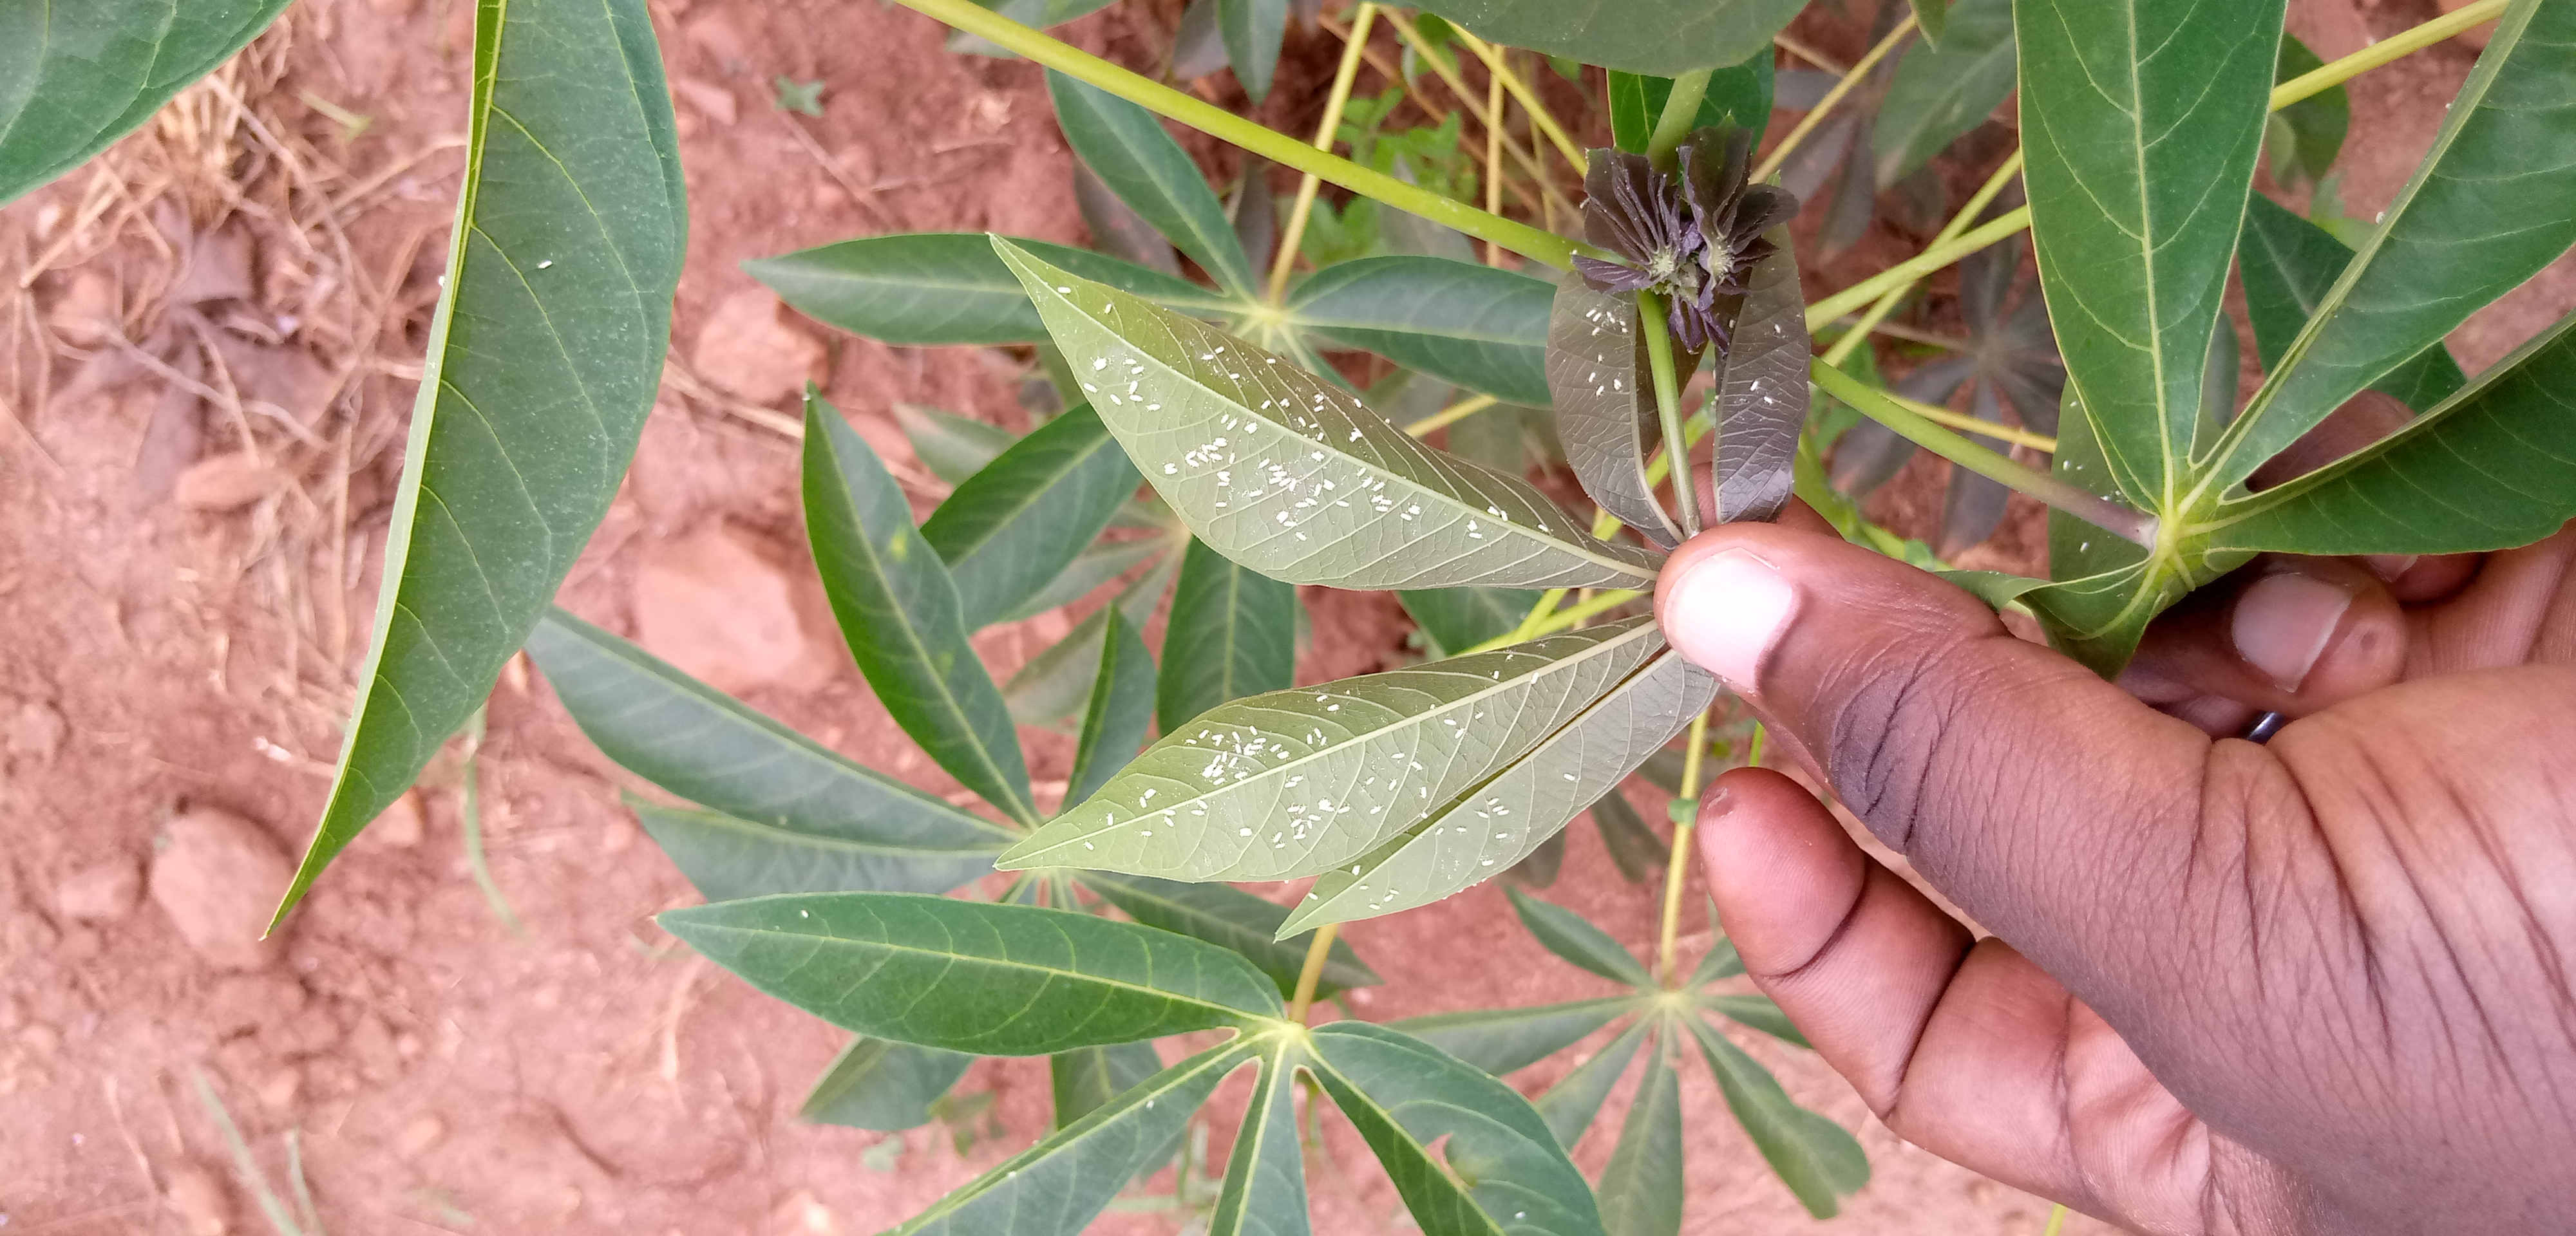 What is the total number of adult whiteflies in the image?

193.